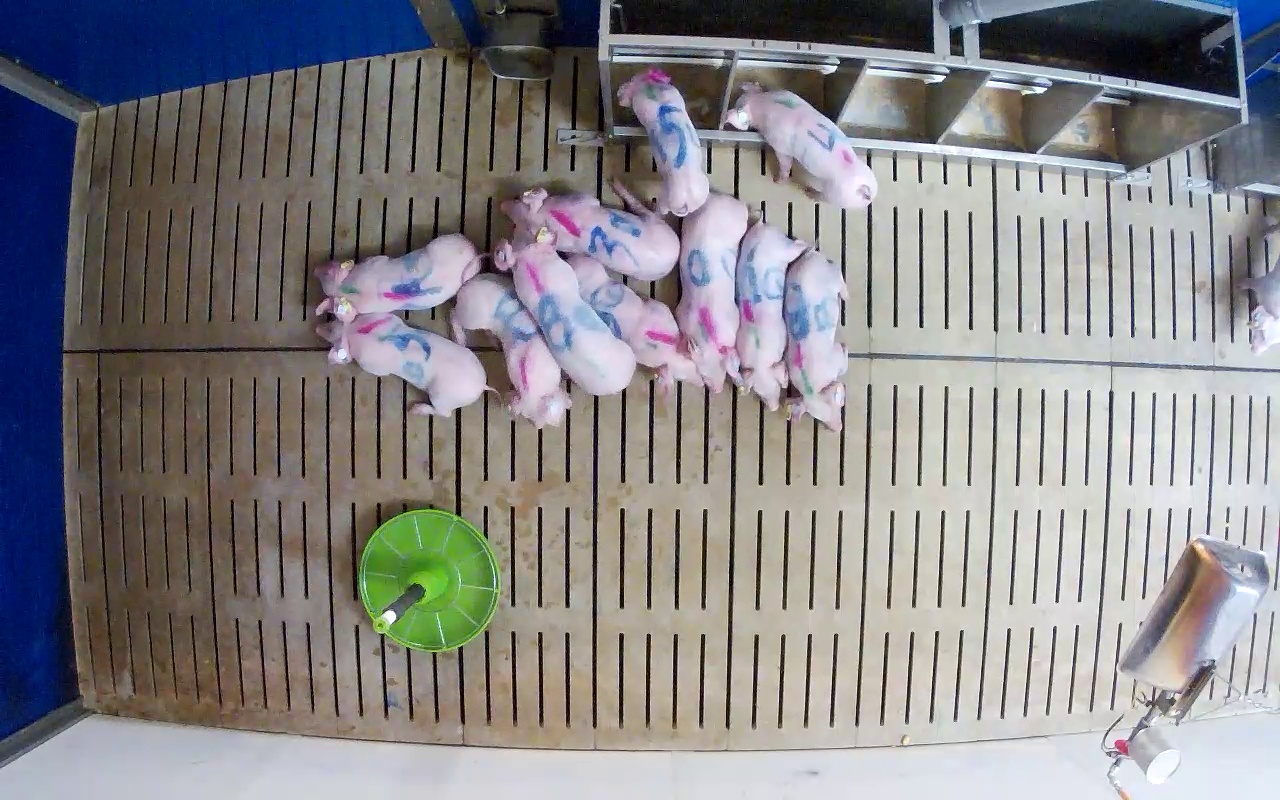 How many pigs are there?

12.